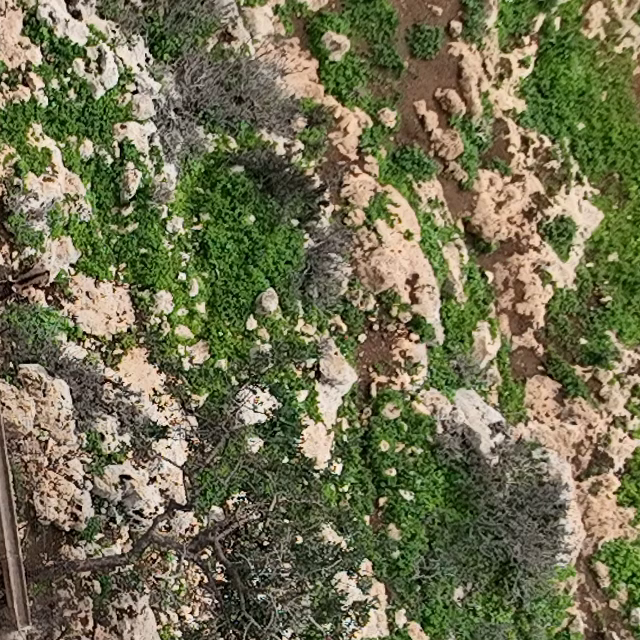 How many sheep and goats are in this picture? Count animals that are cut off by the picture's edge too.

0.